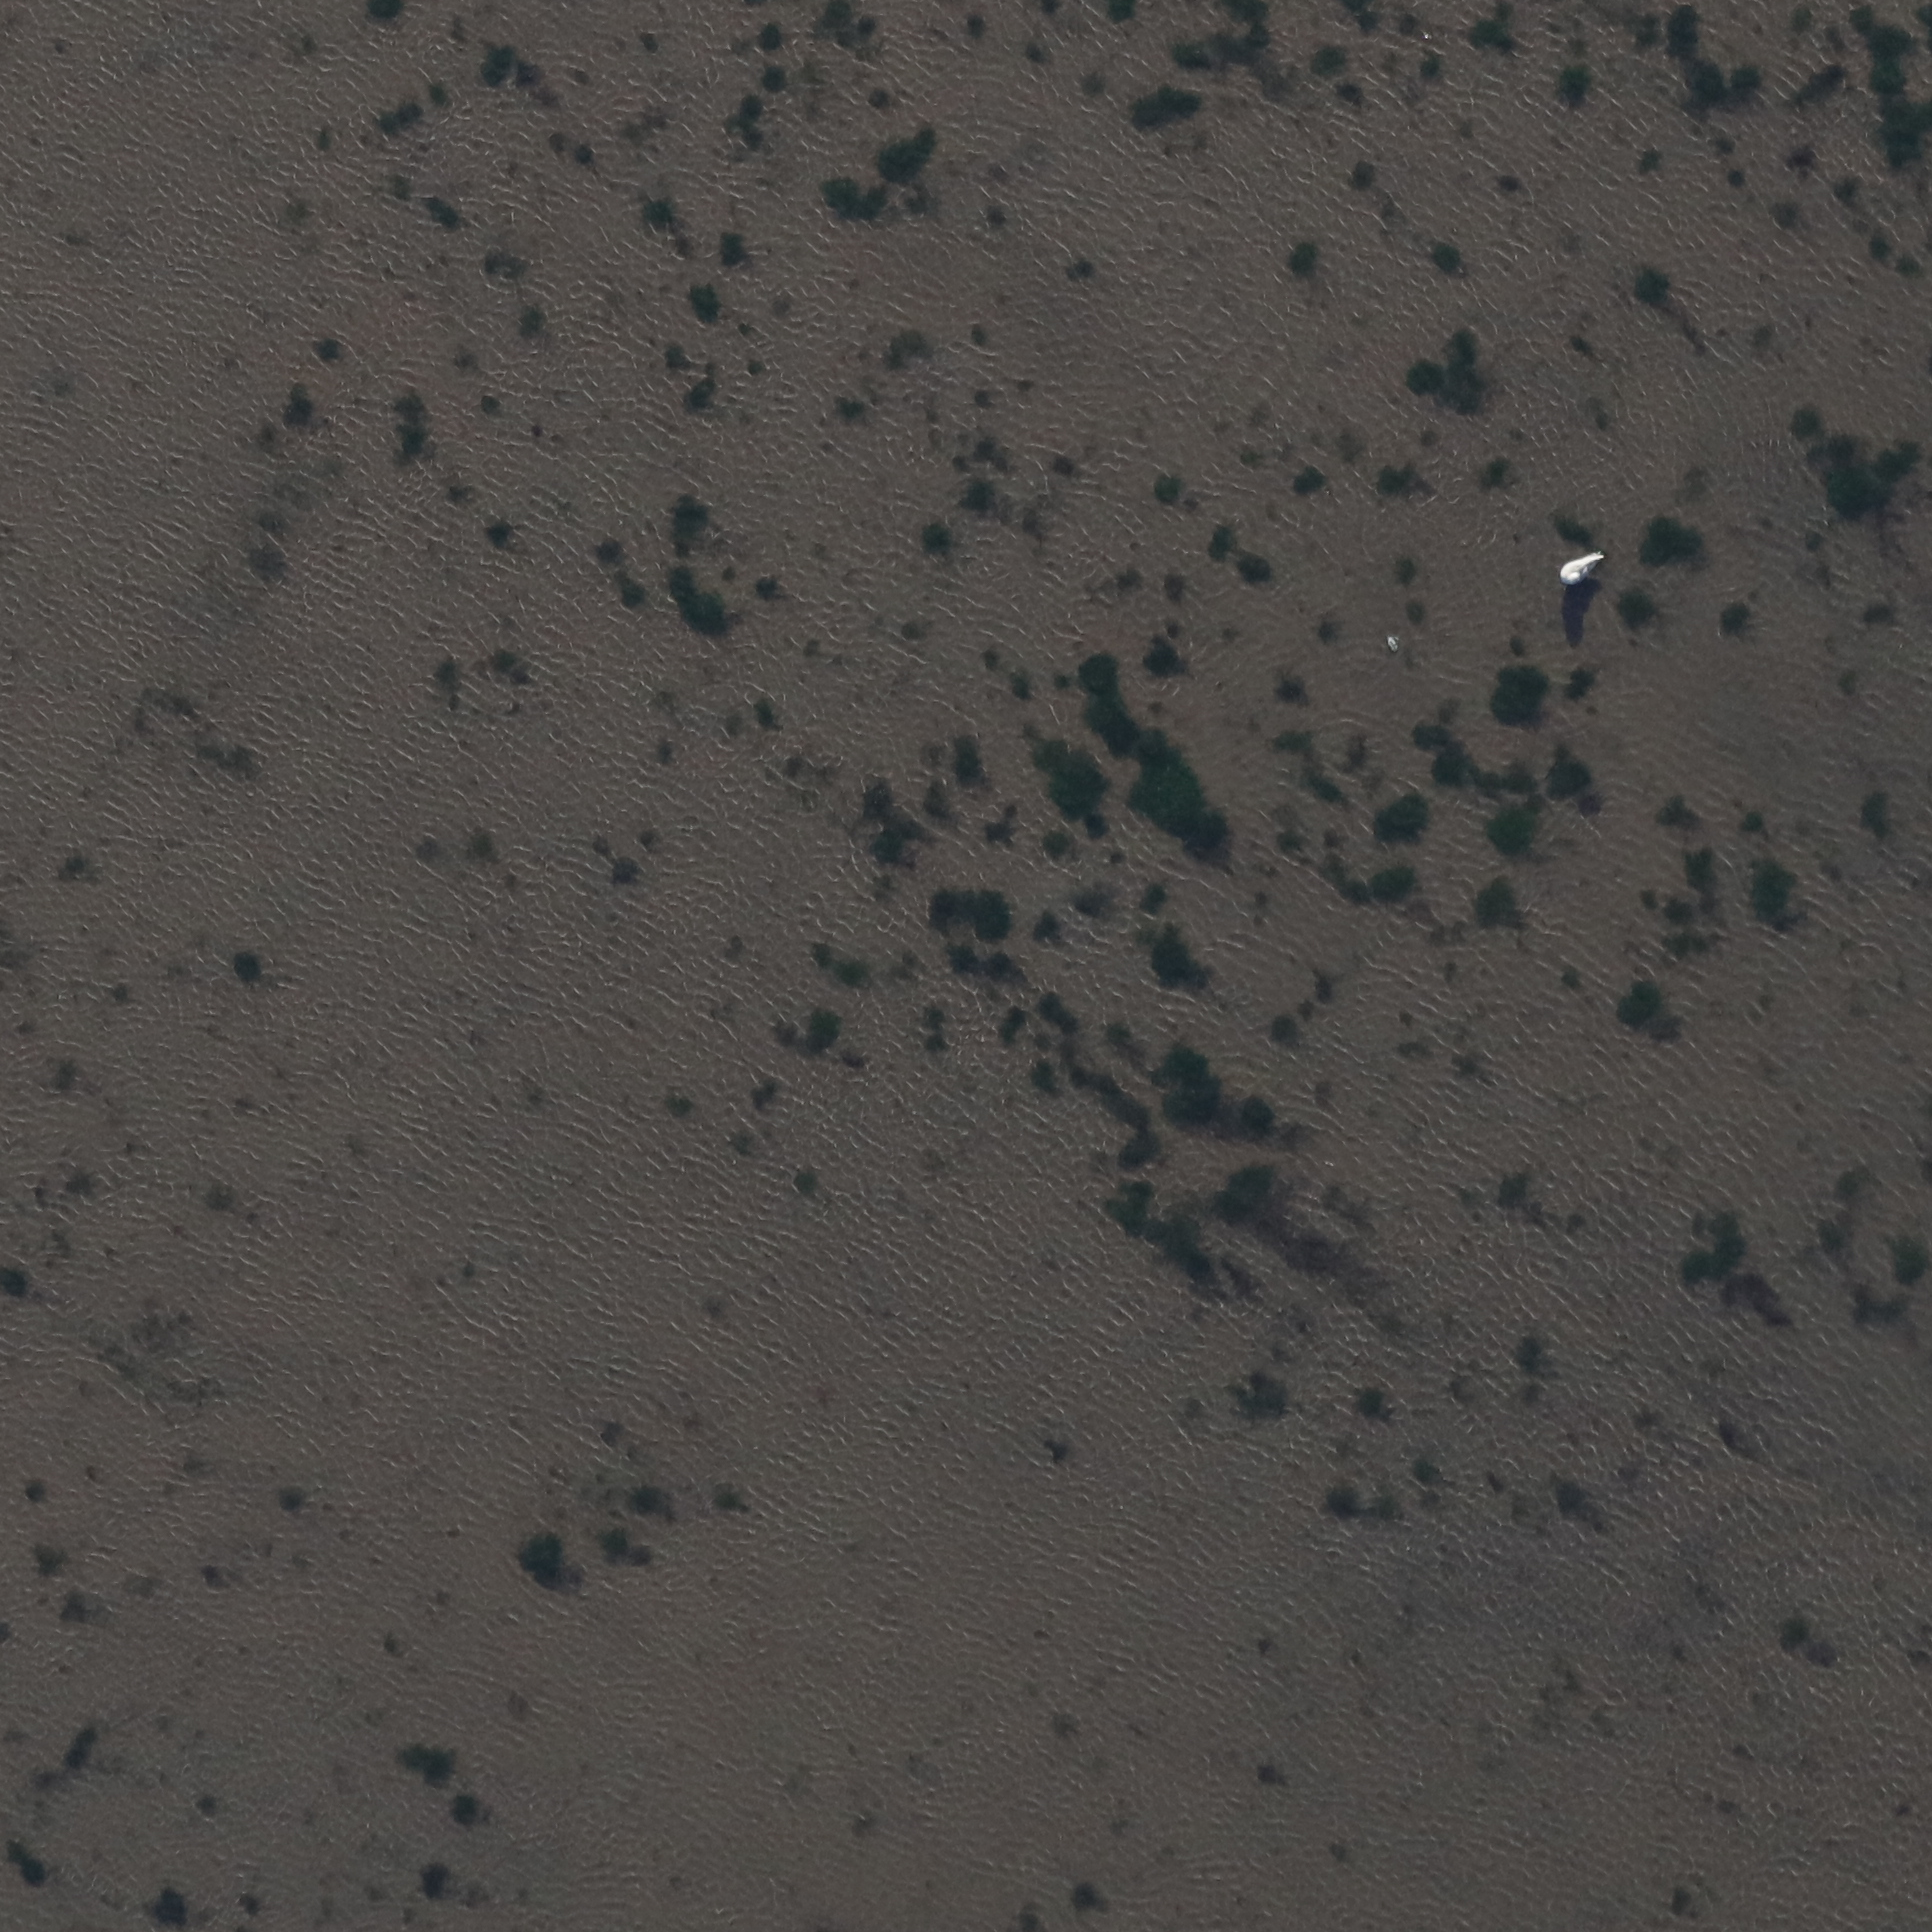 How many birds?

1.